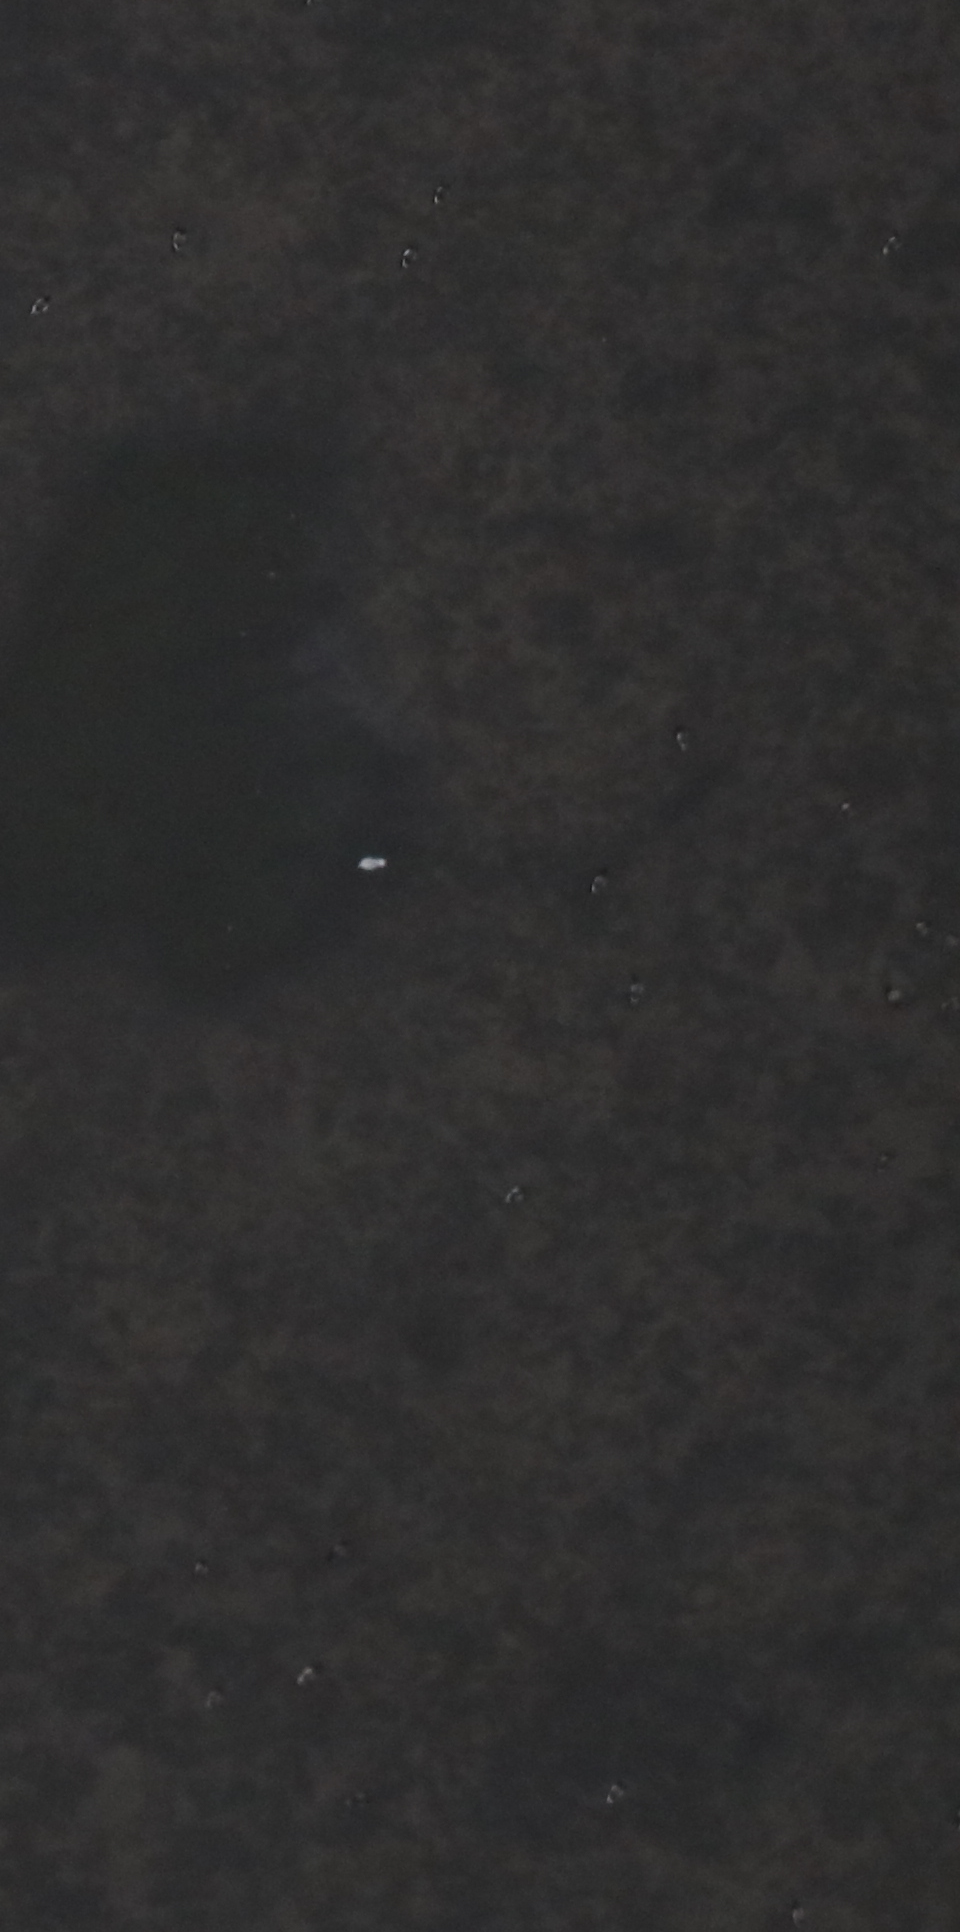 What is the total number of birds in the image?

22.